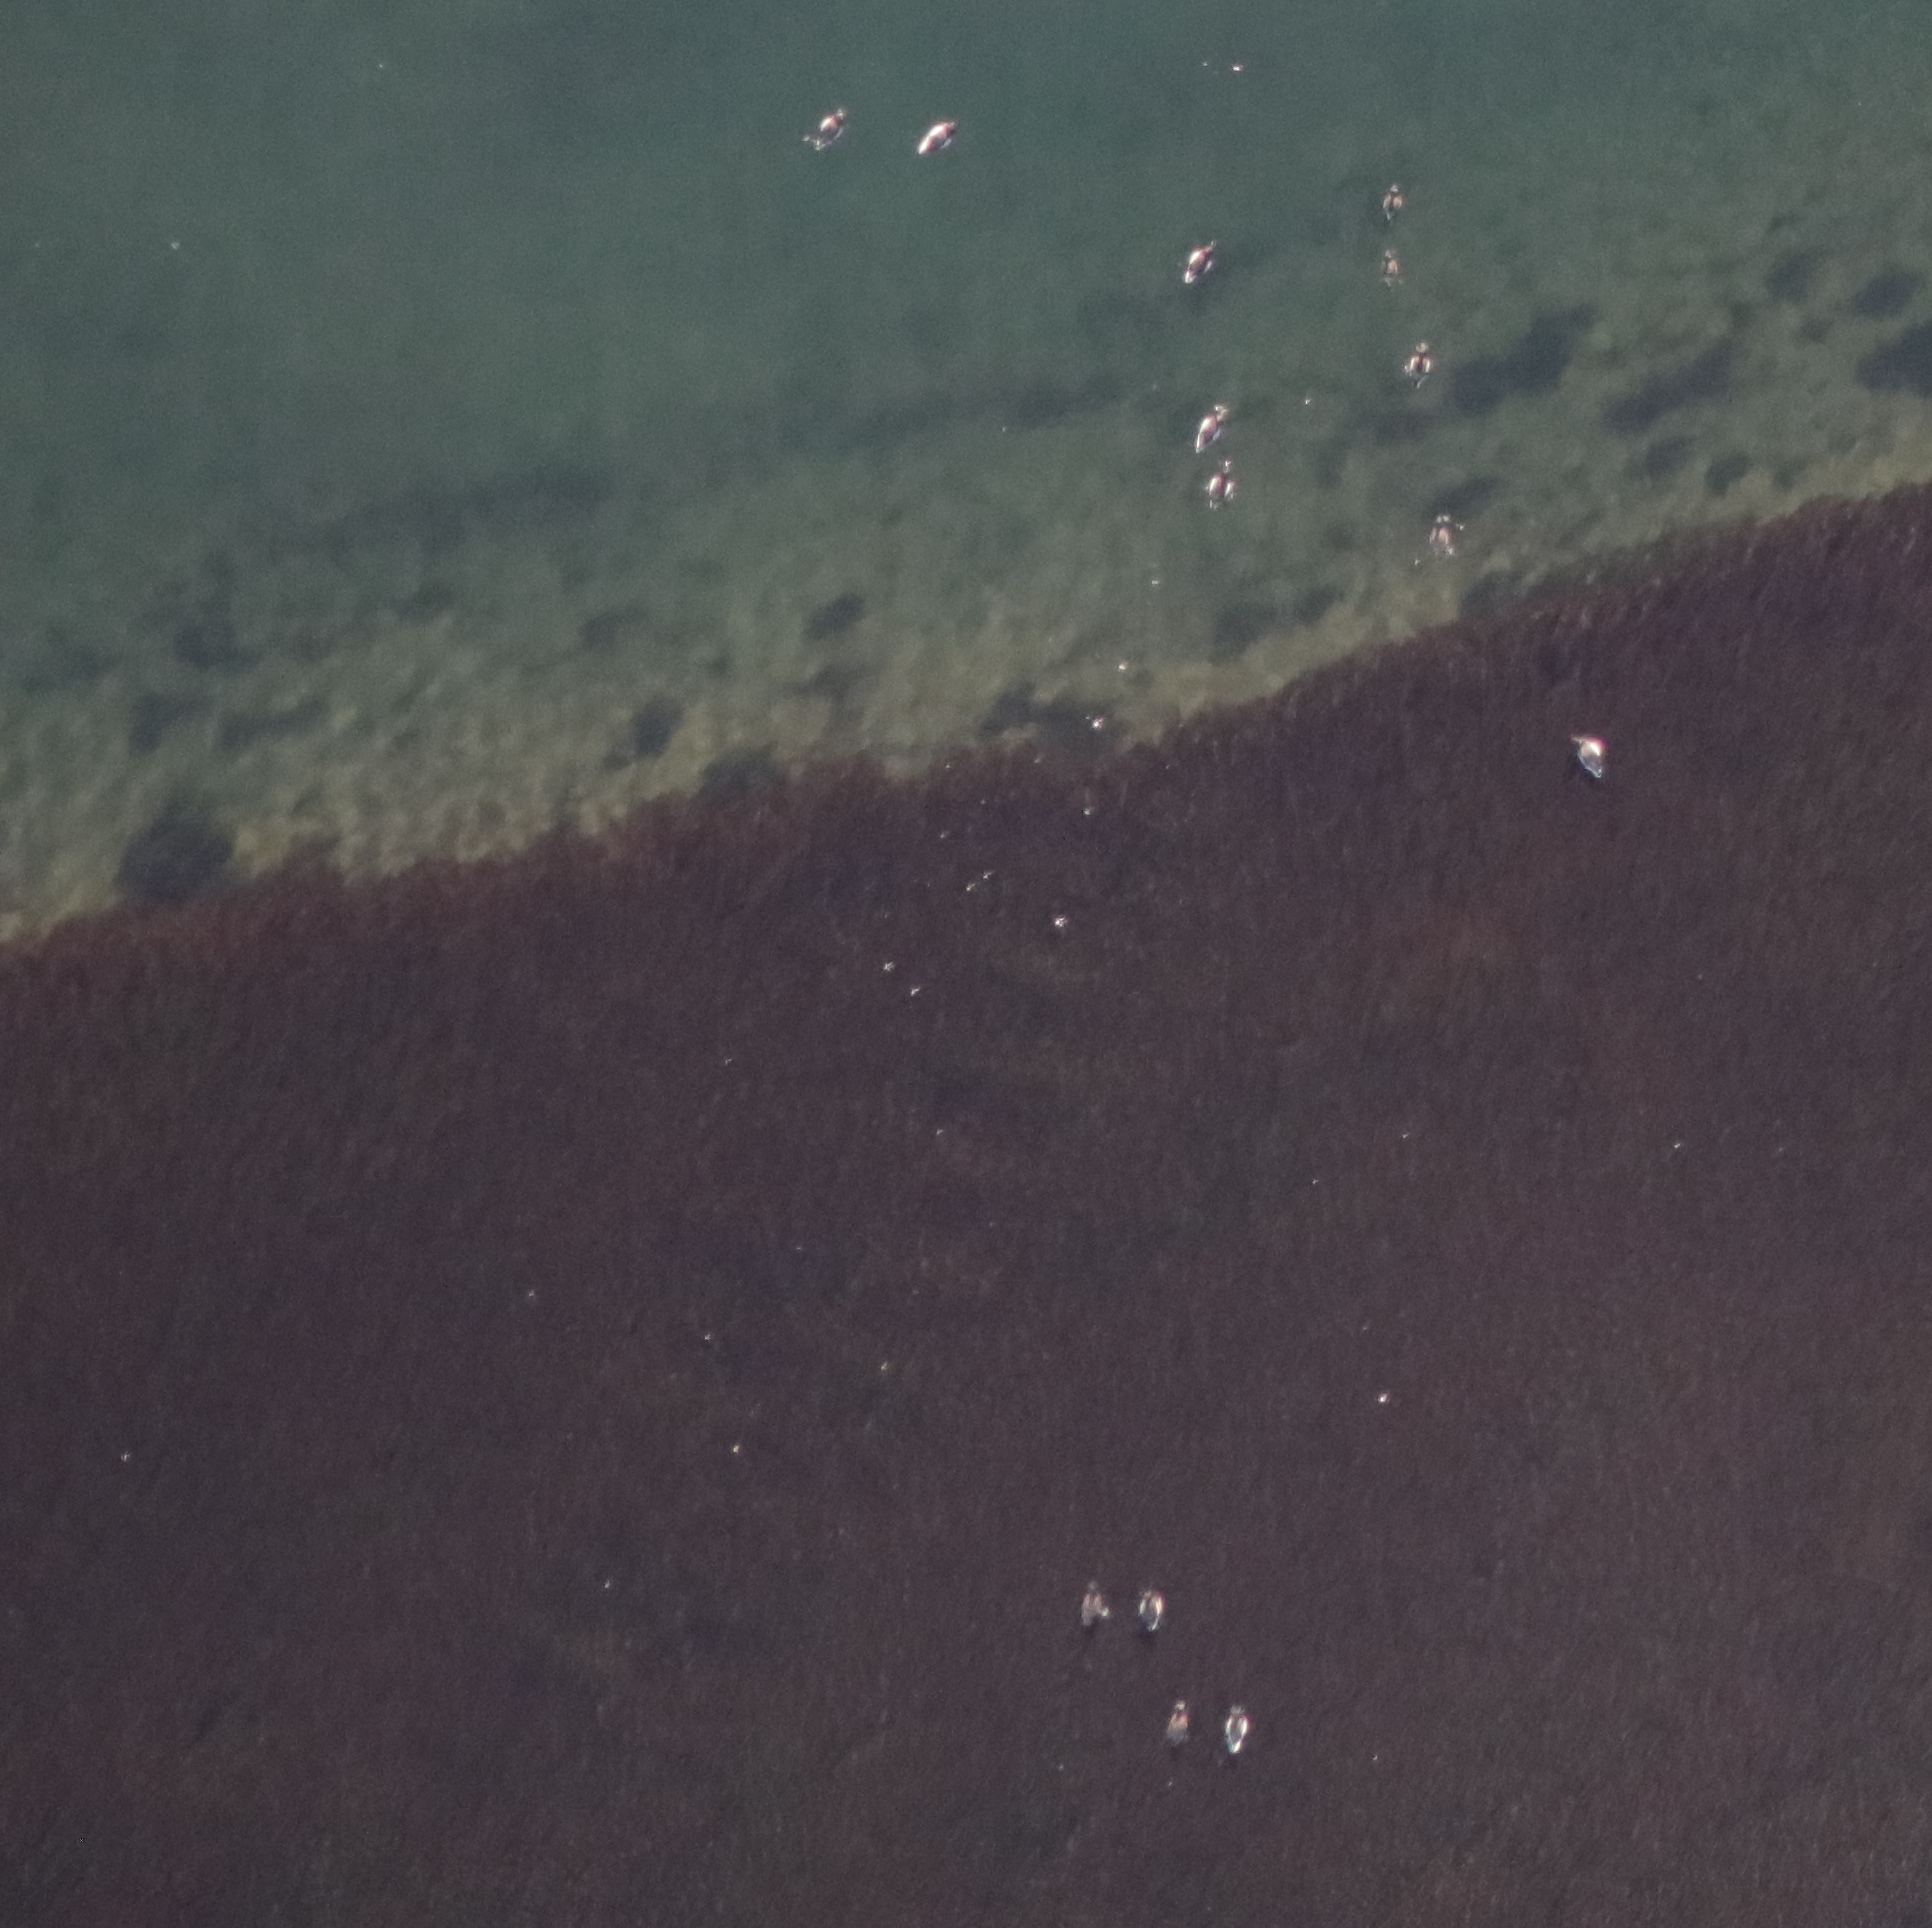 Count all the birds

14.